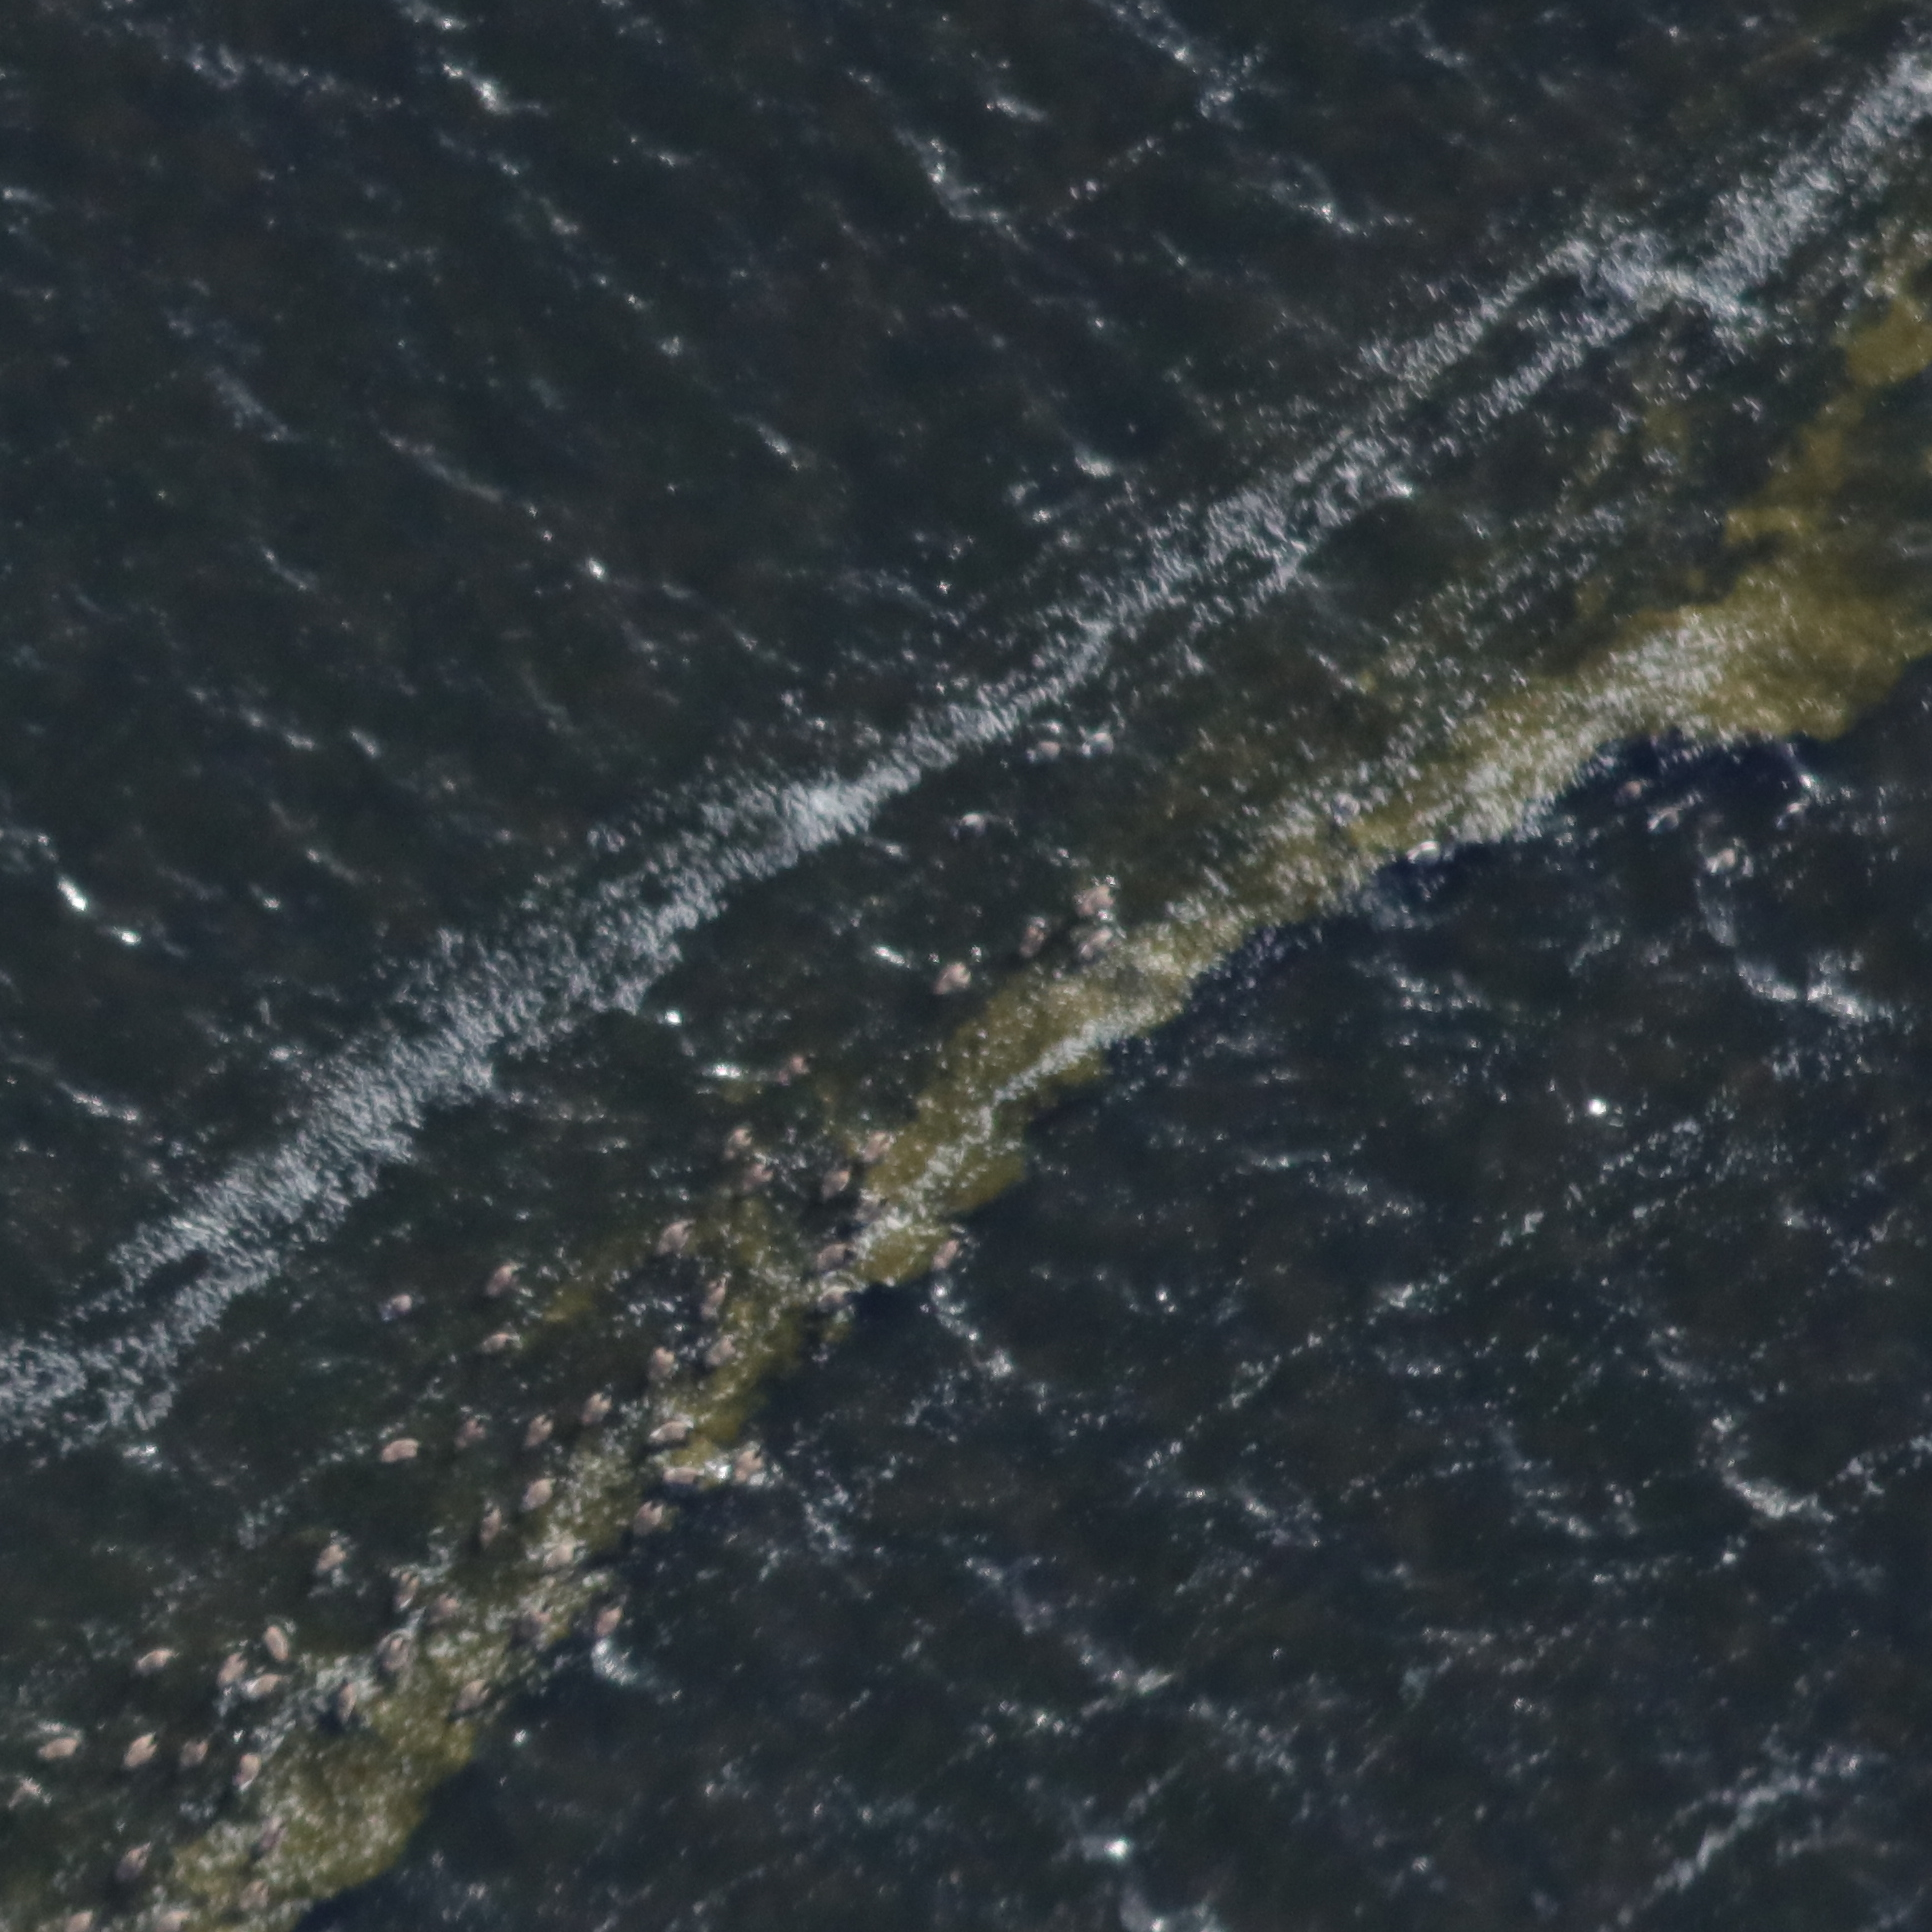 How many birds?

60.